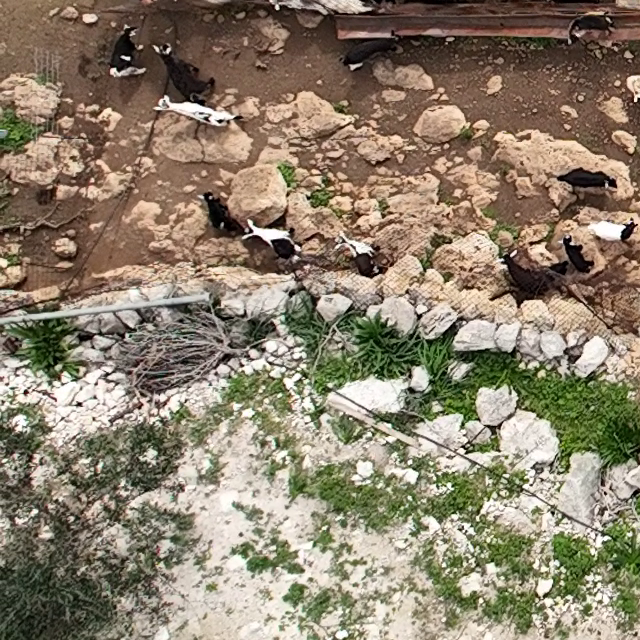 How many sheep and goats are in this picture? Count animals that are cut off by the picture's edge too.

14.